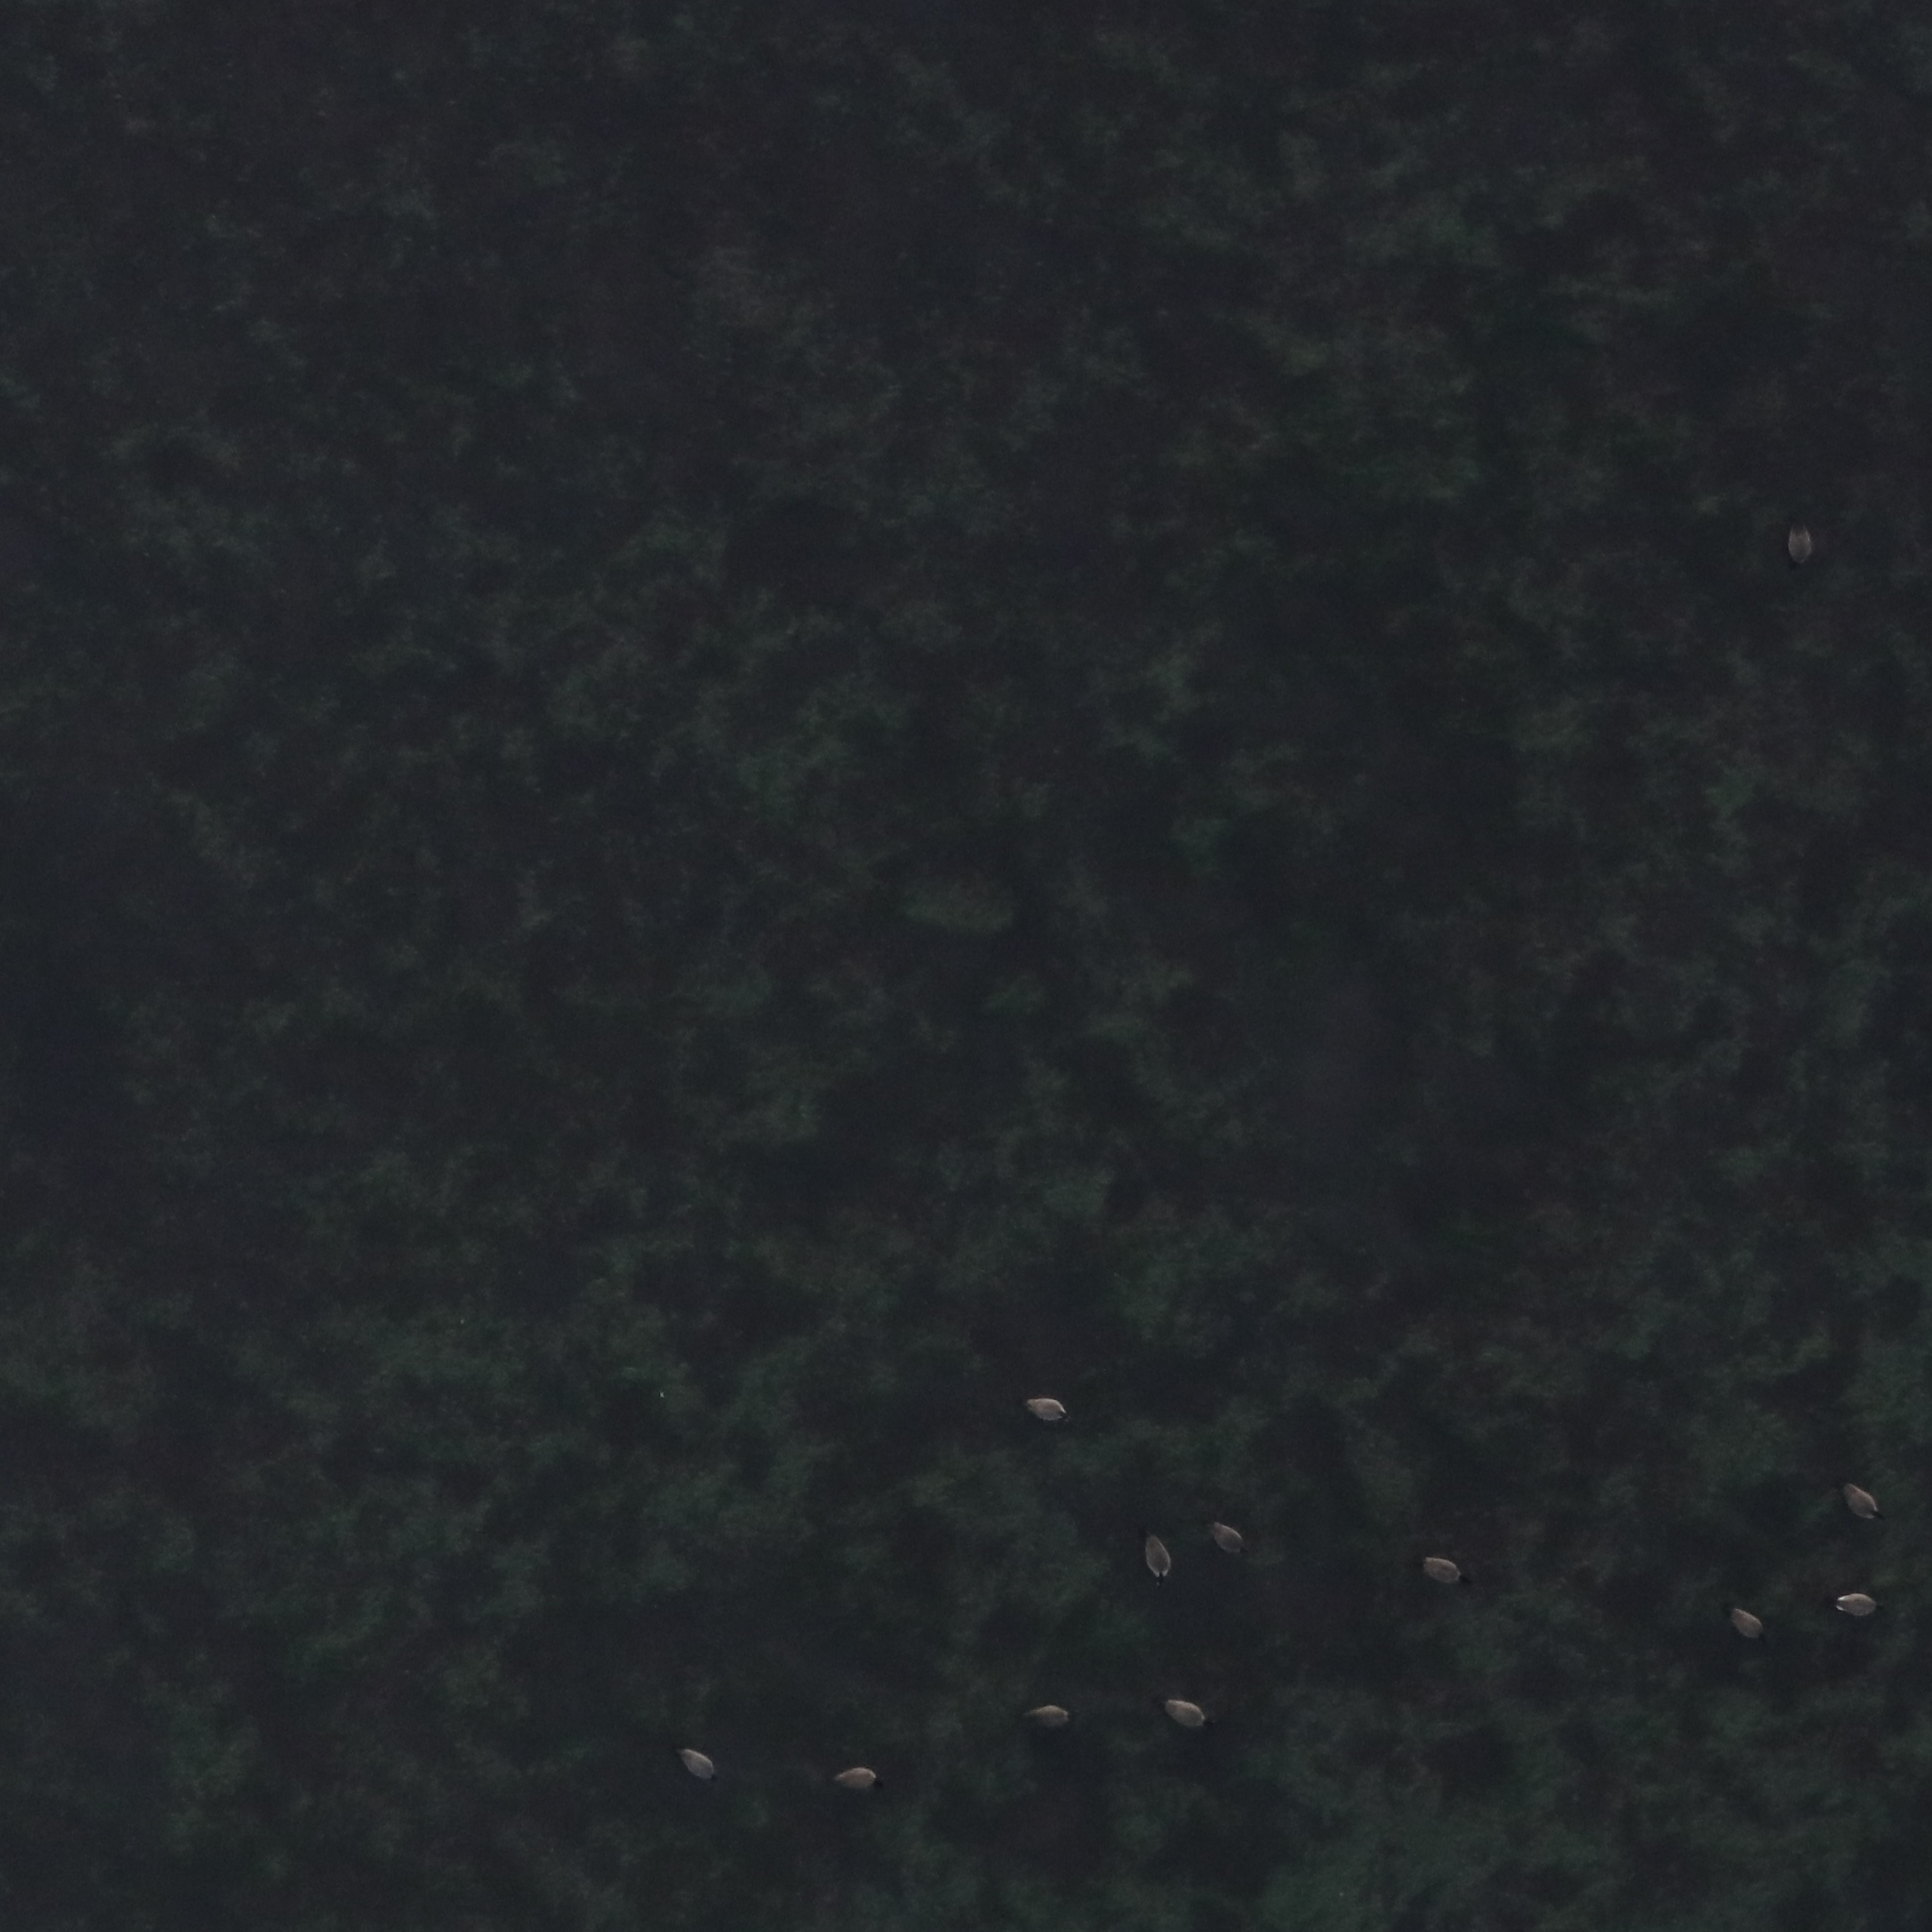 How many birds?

12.